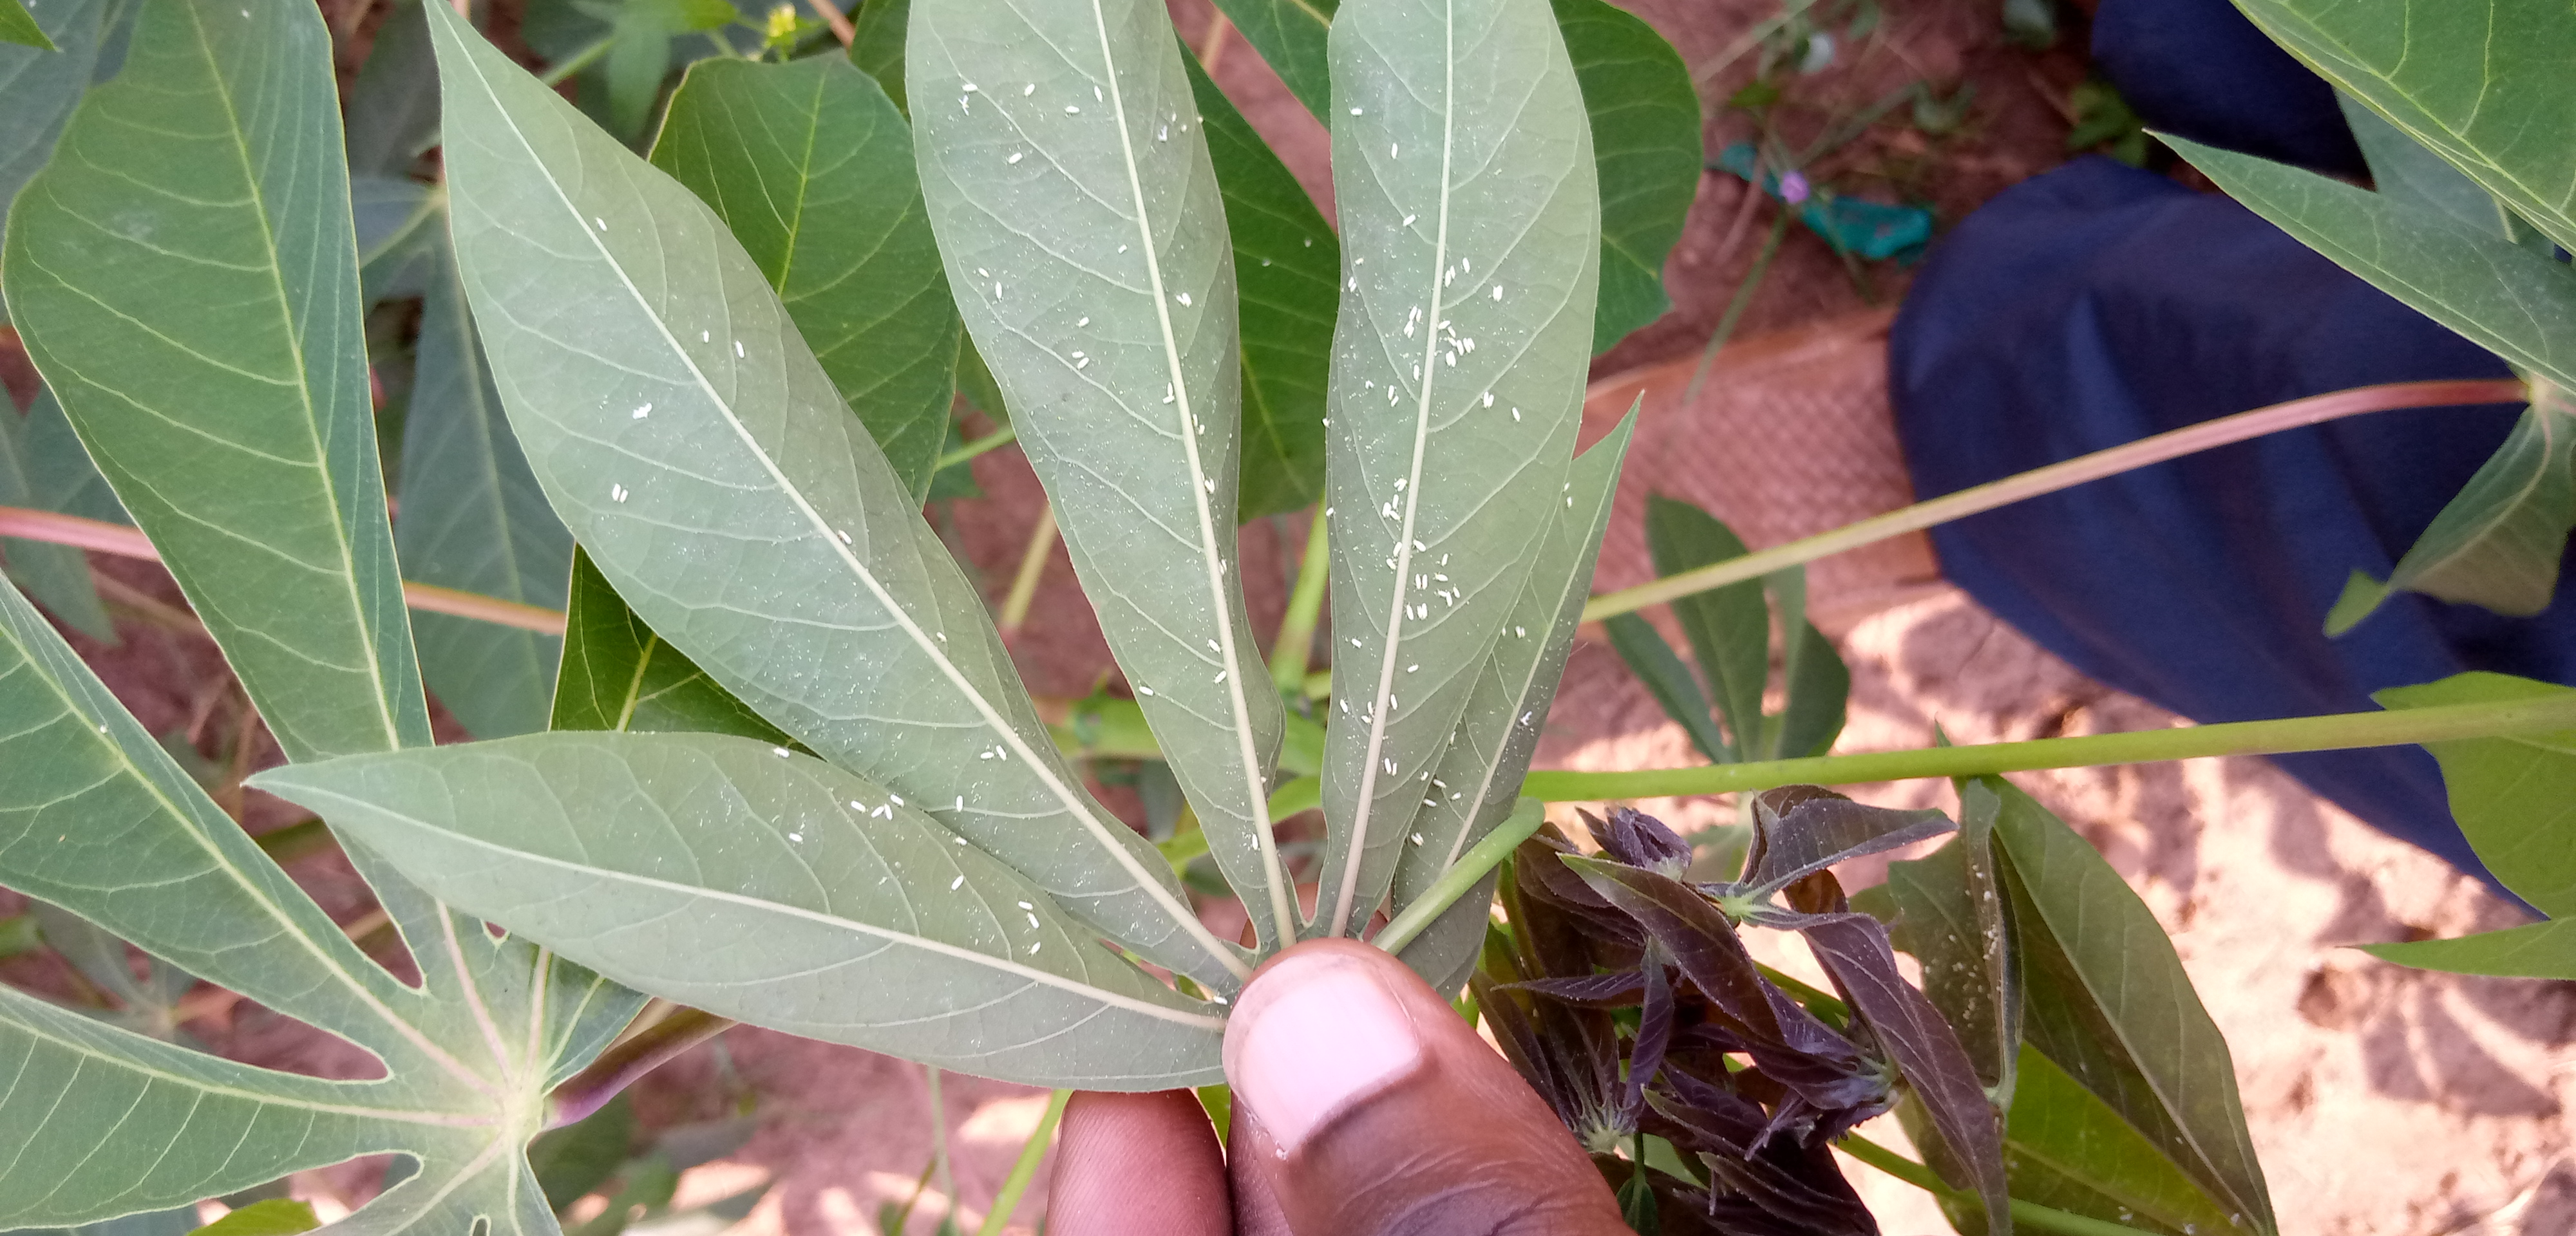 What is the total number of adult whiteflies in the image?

113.